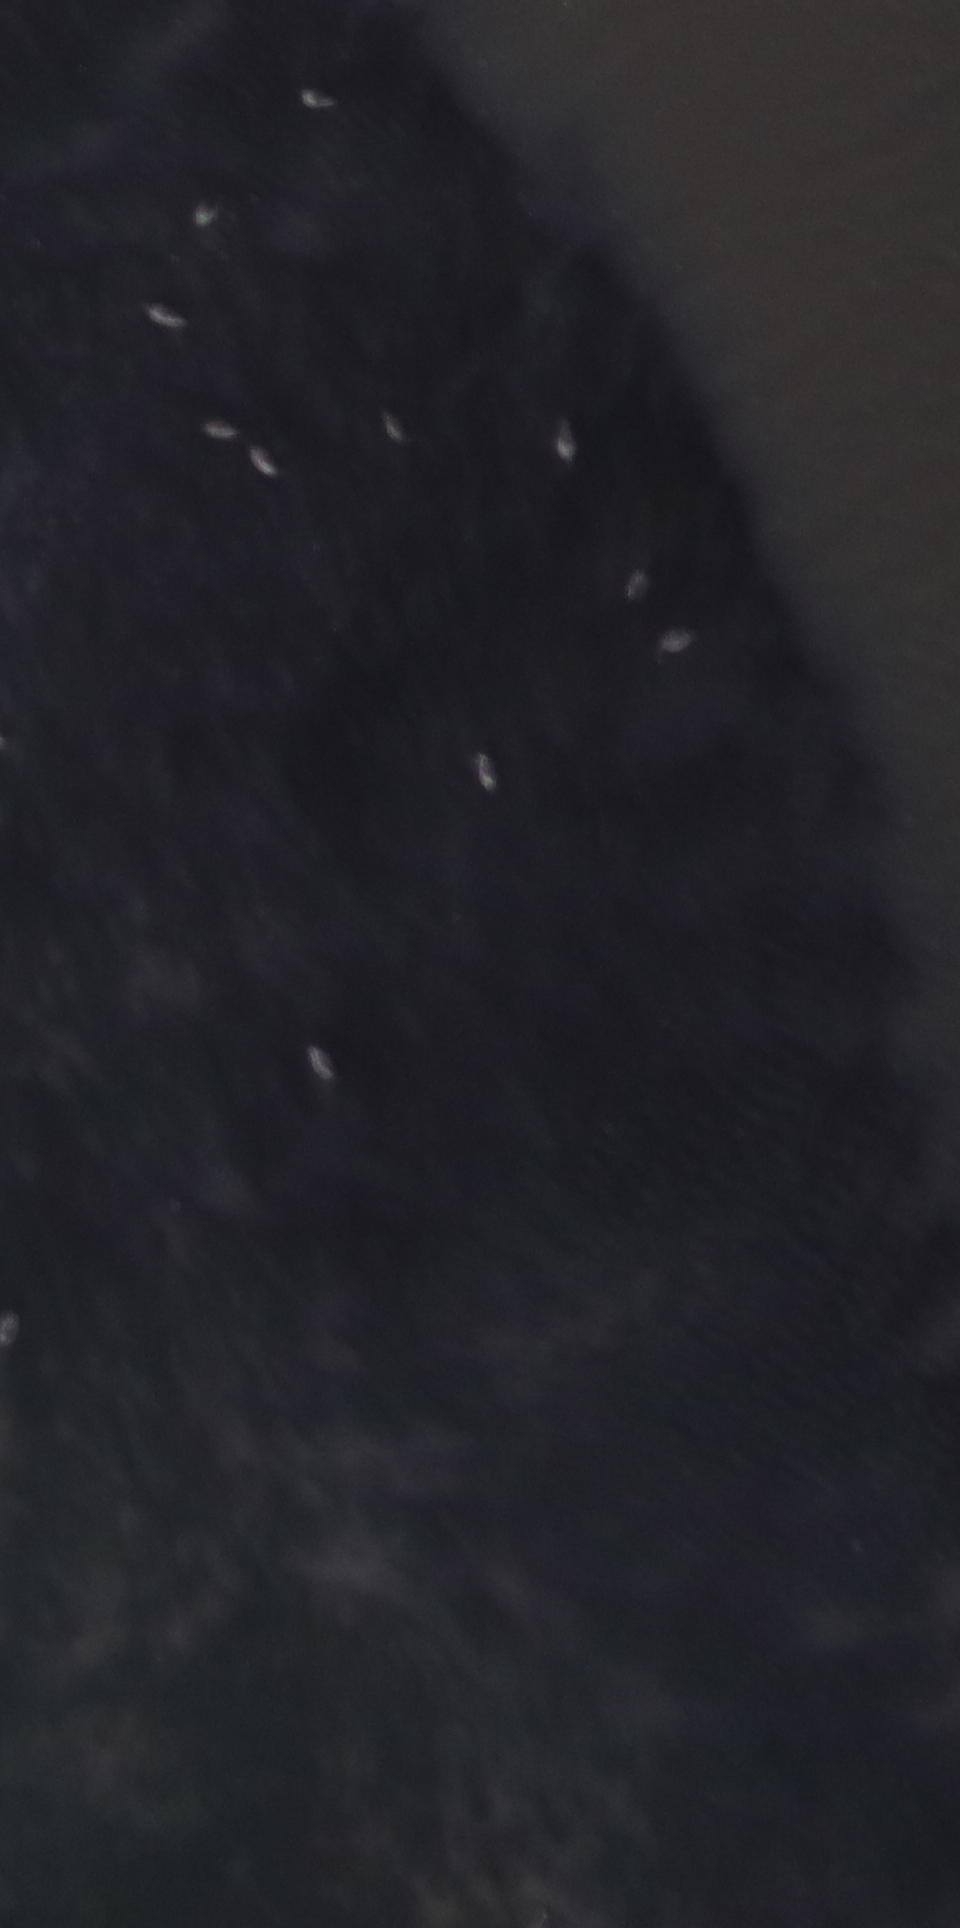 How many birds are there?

12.